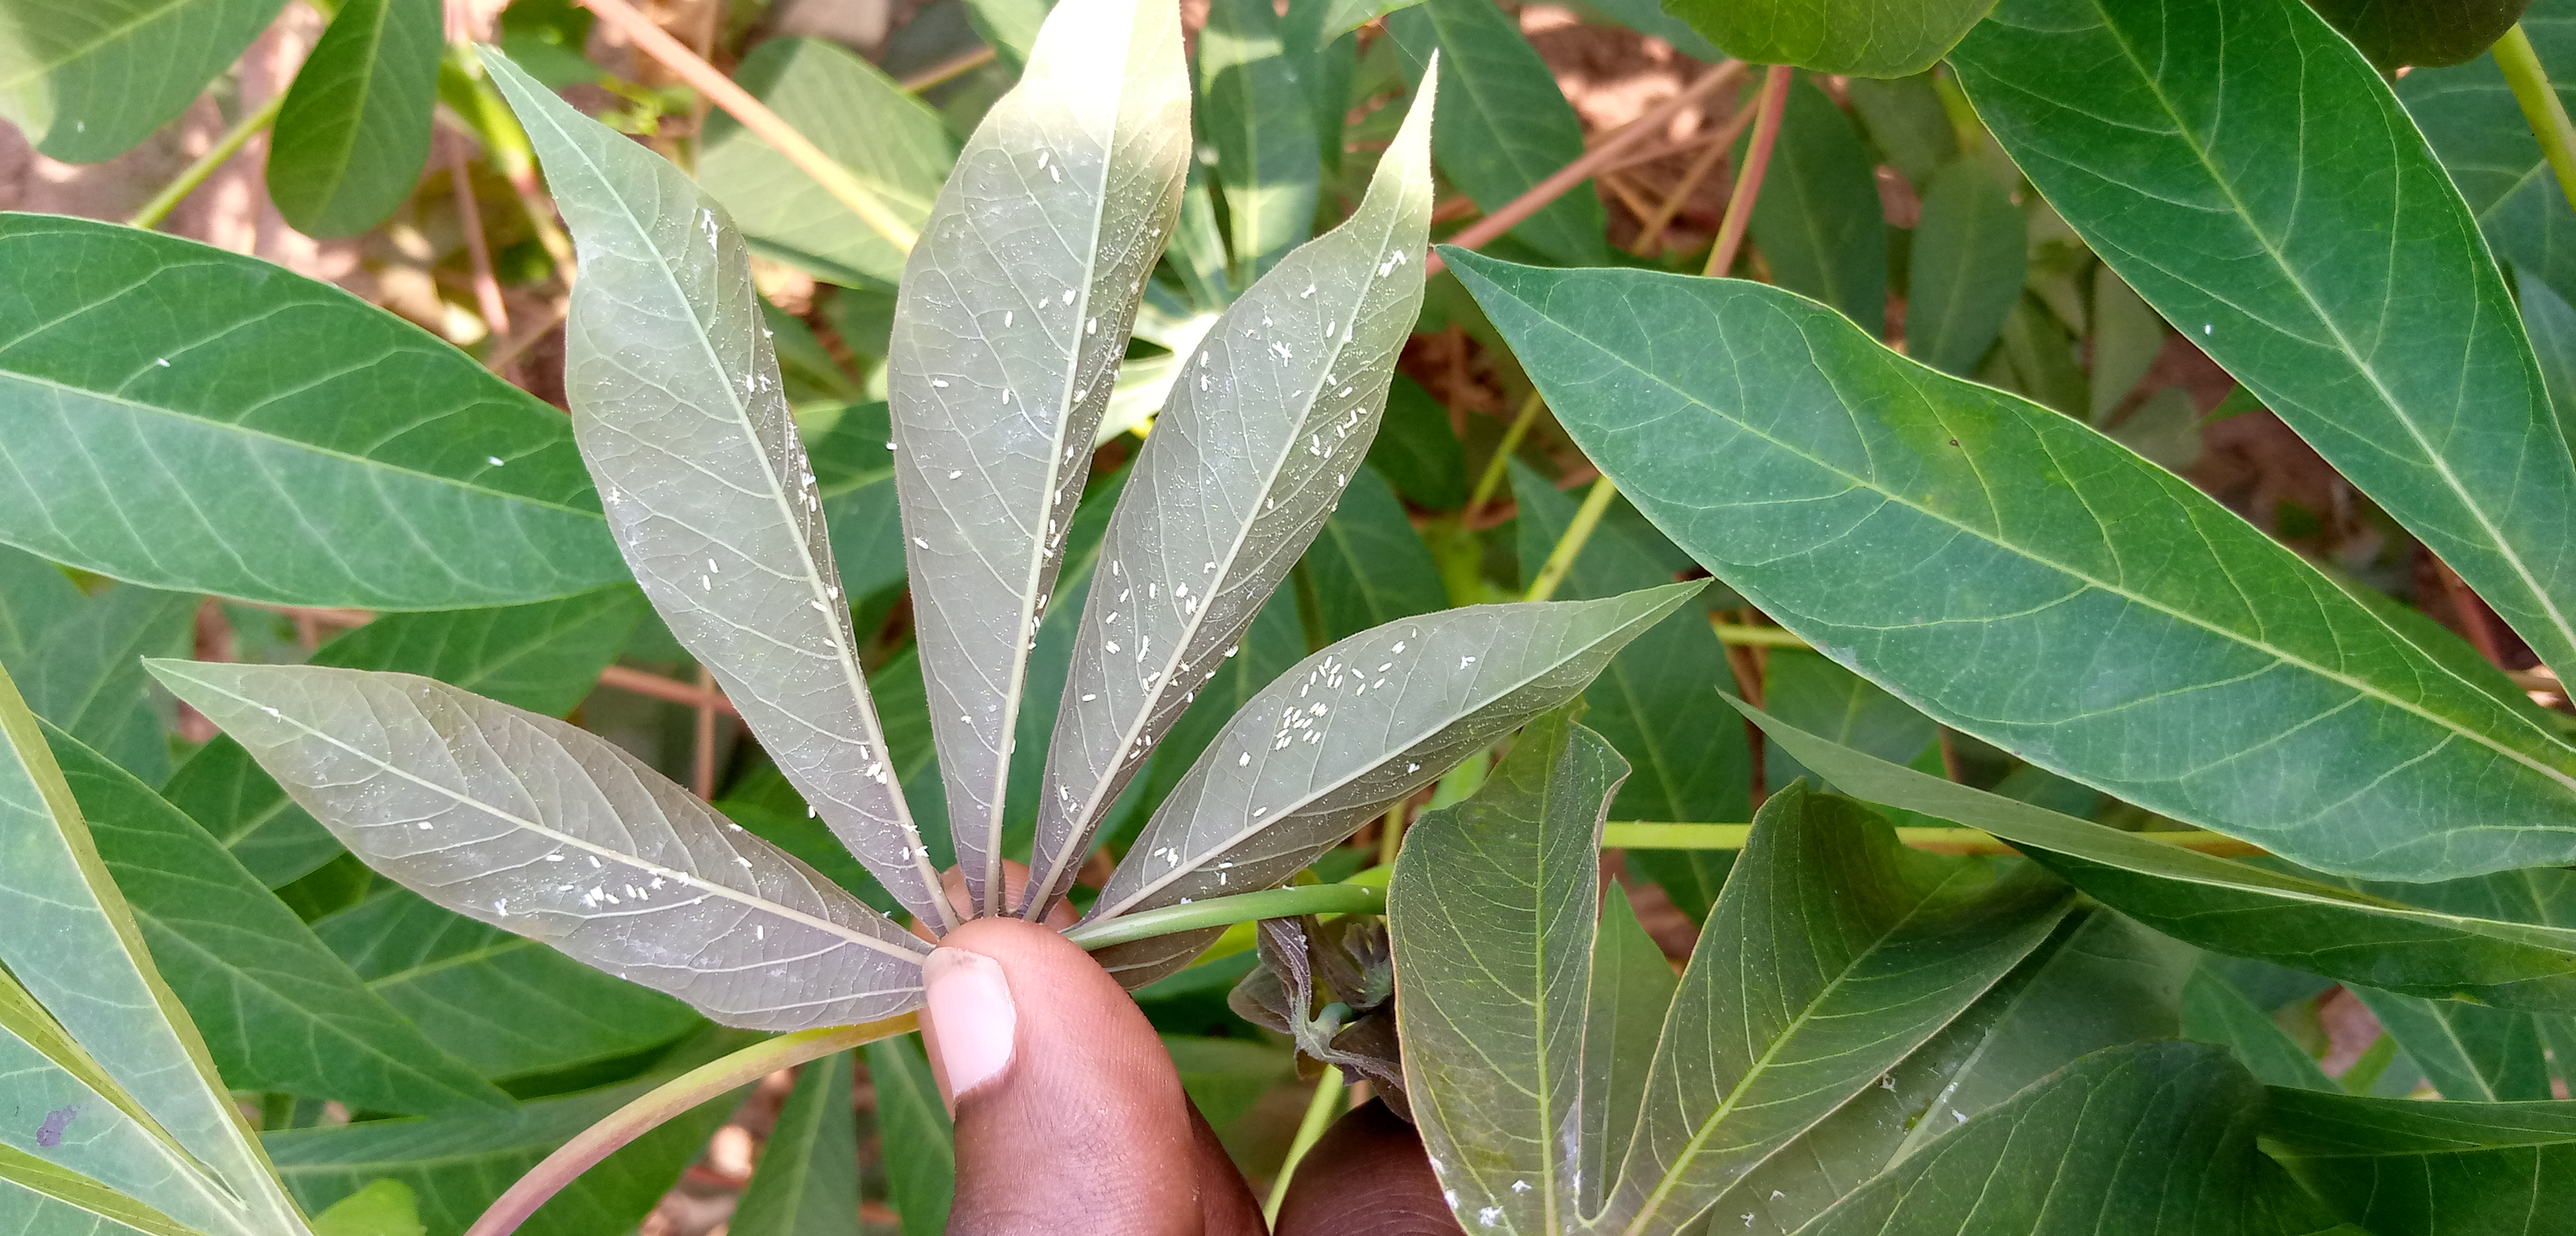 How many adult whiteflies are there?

158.